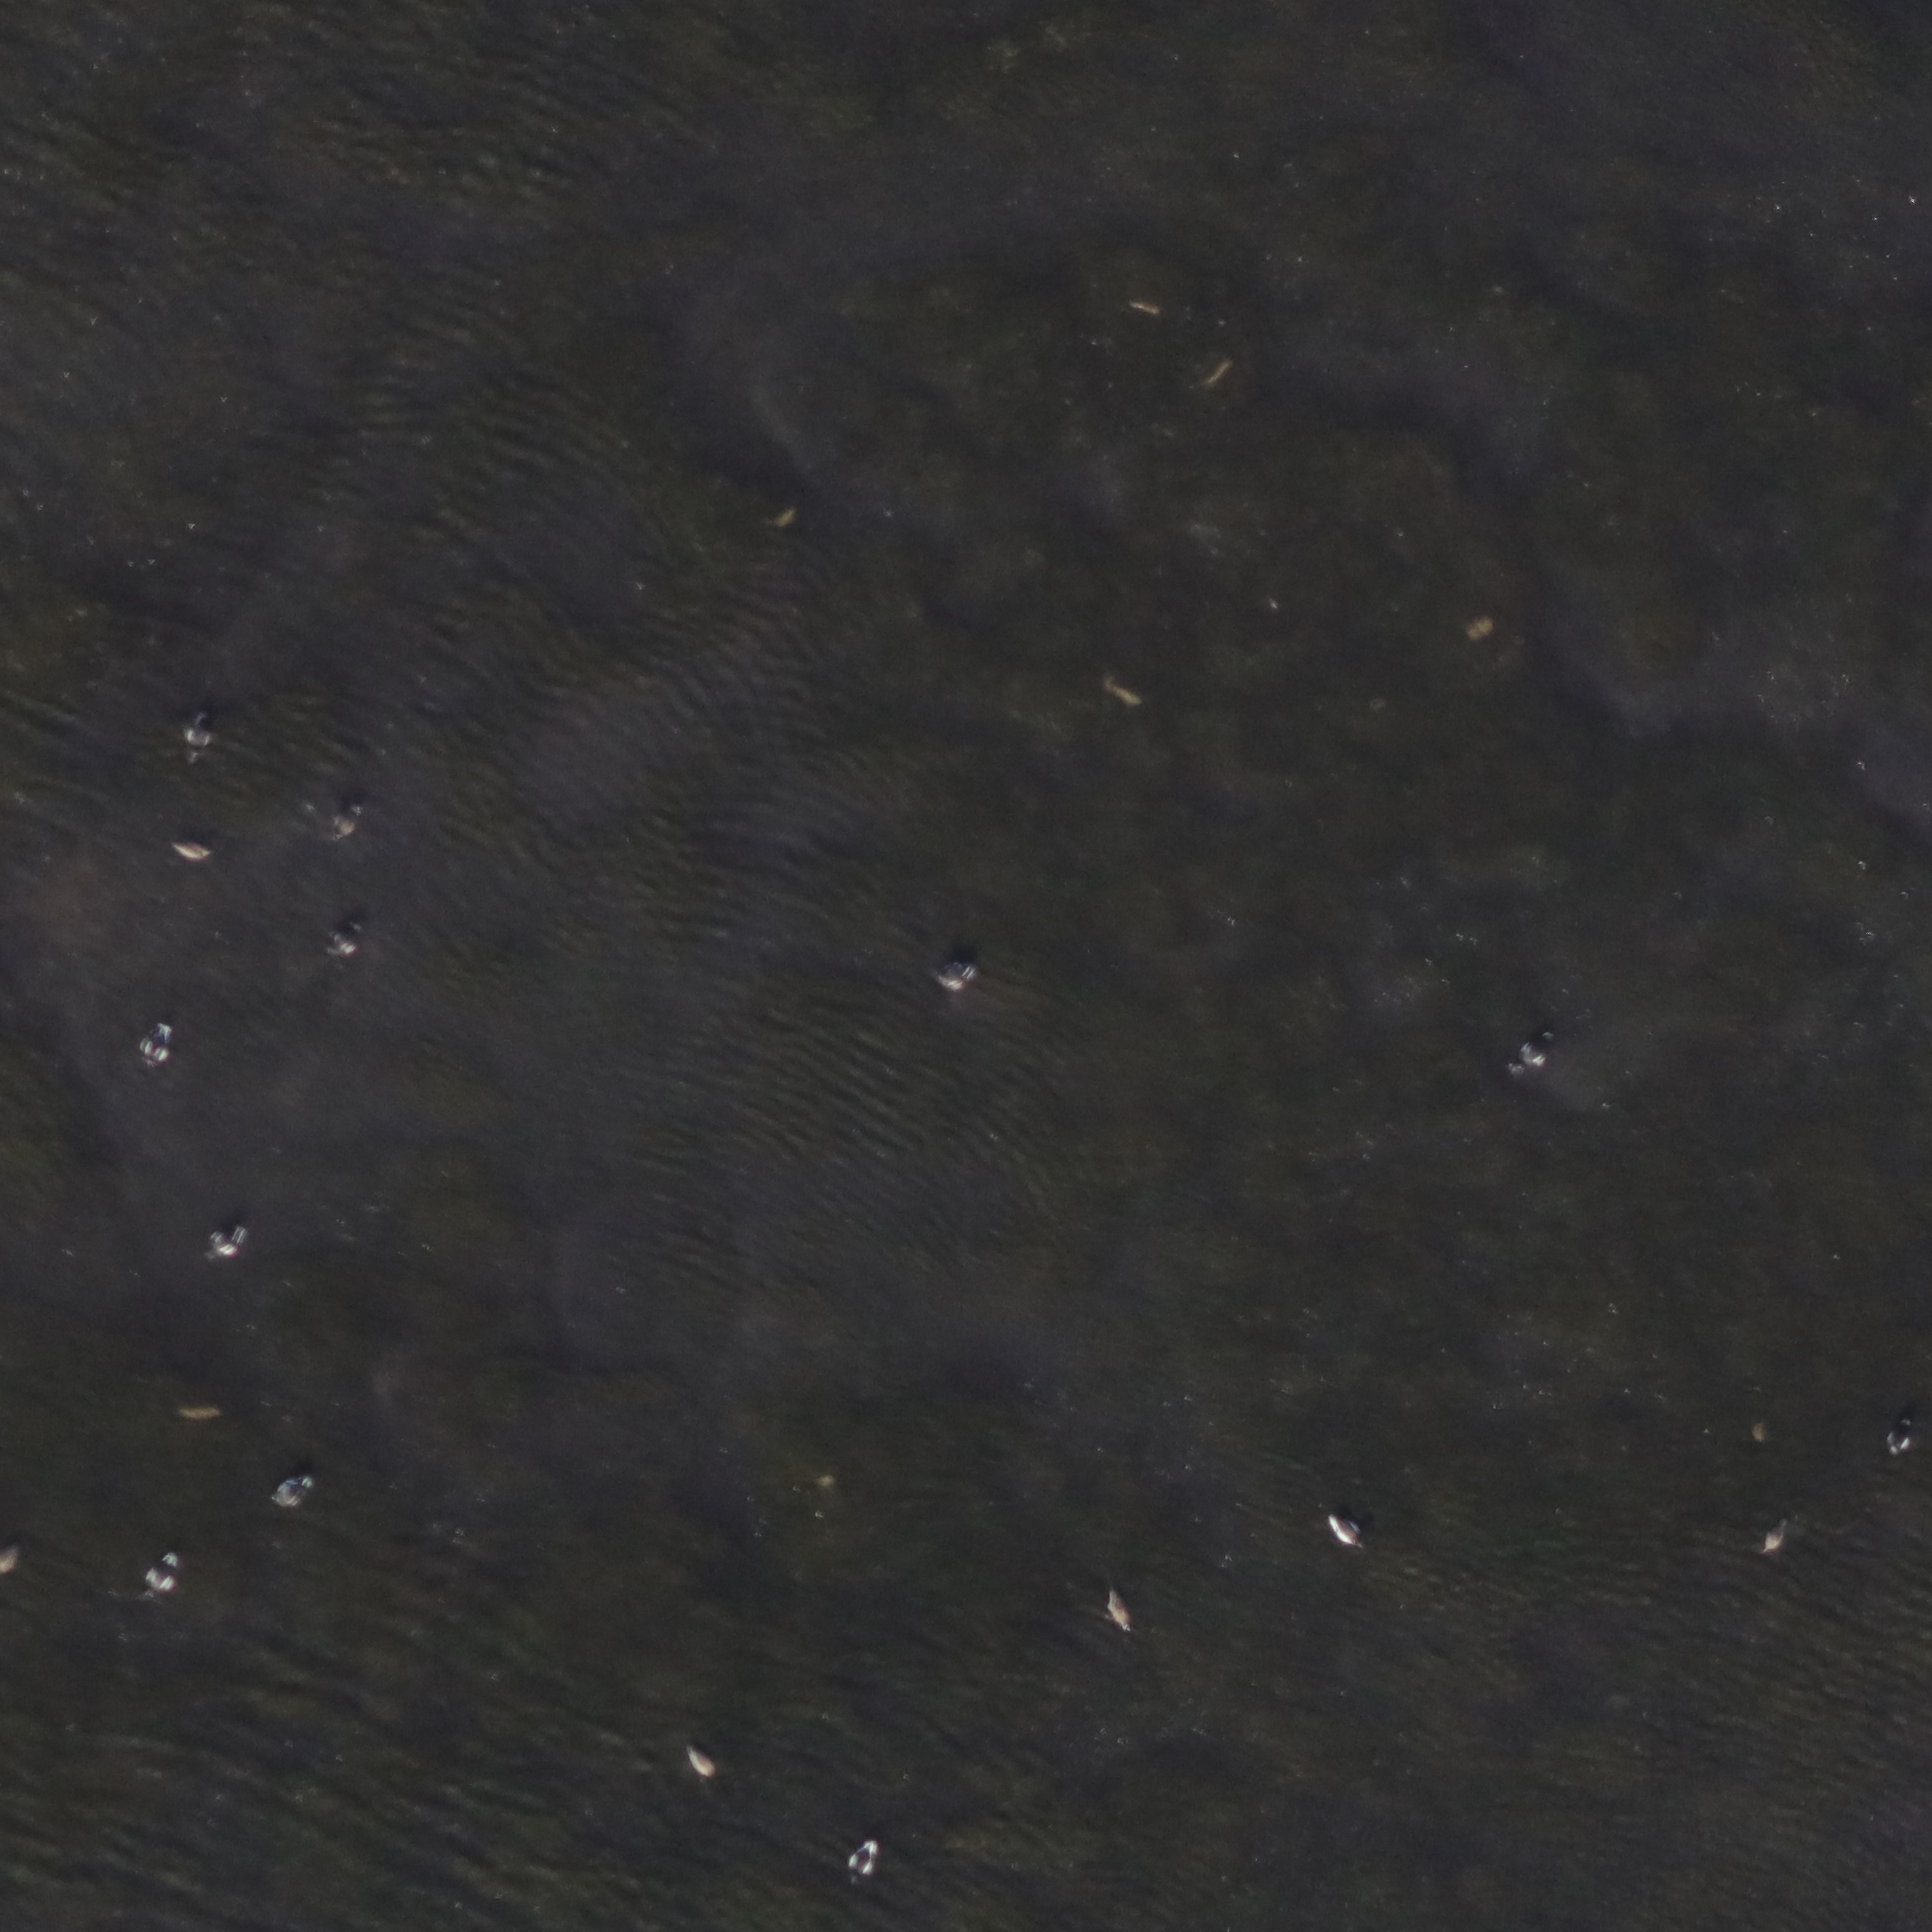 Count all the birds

17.